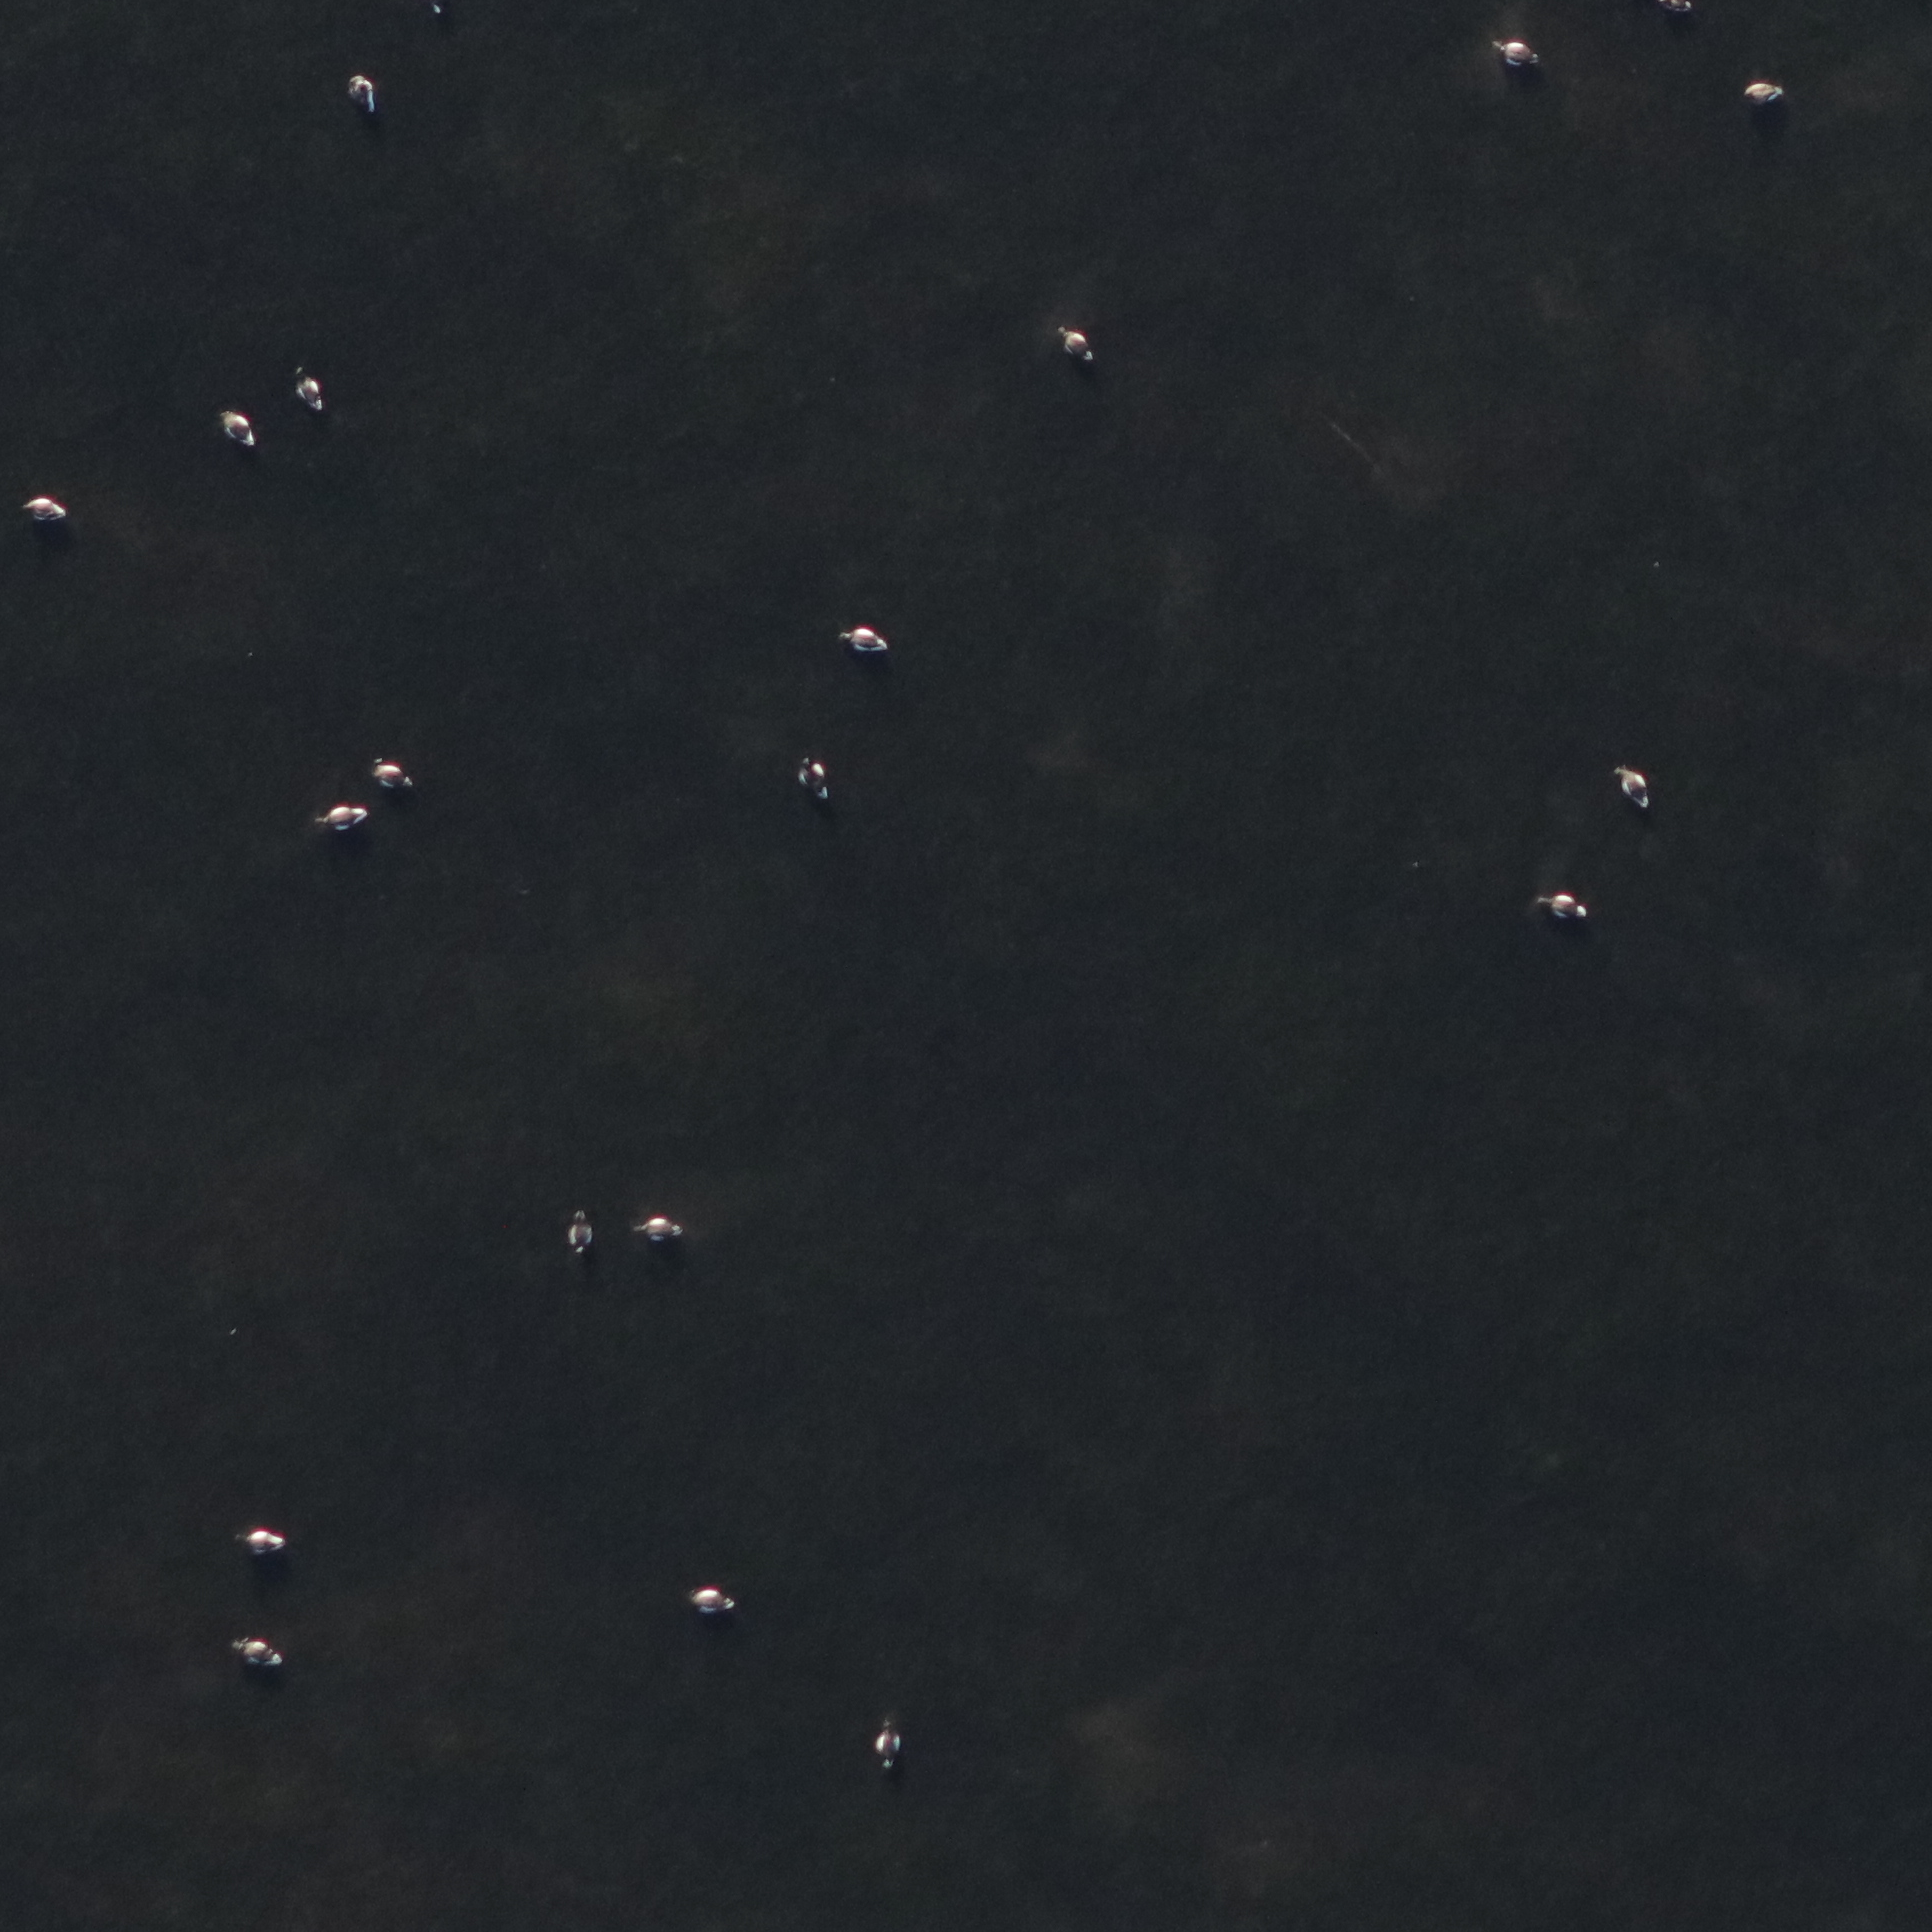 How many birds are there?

20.